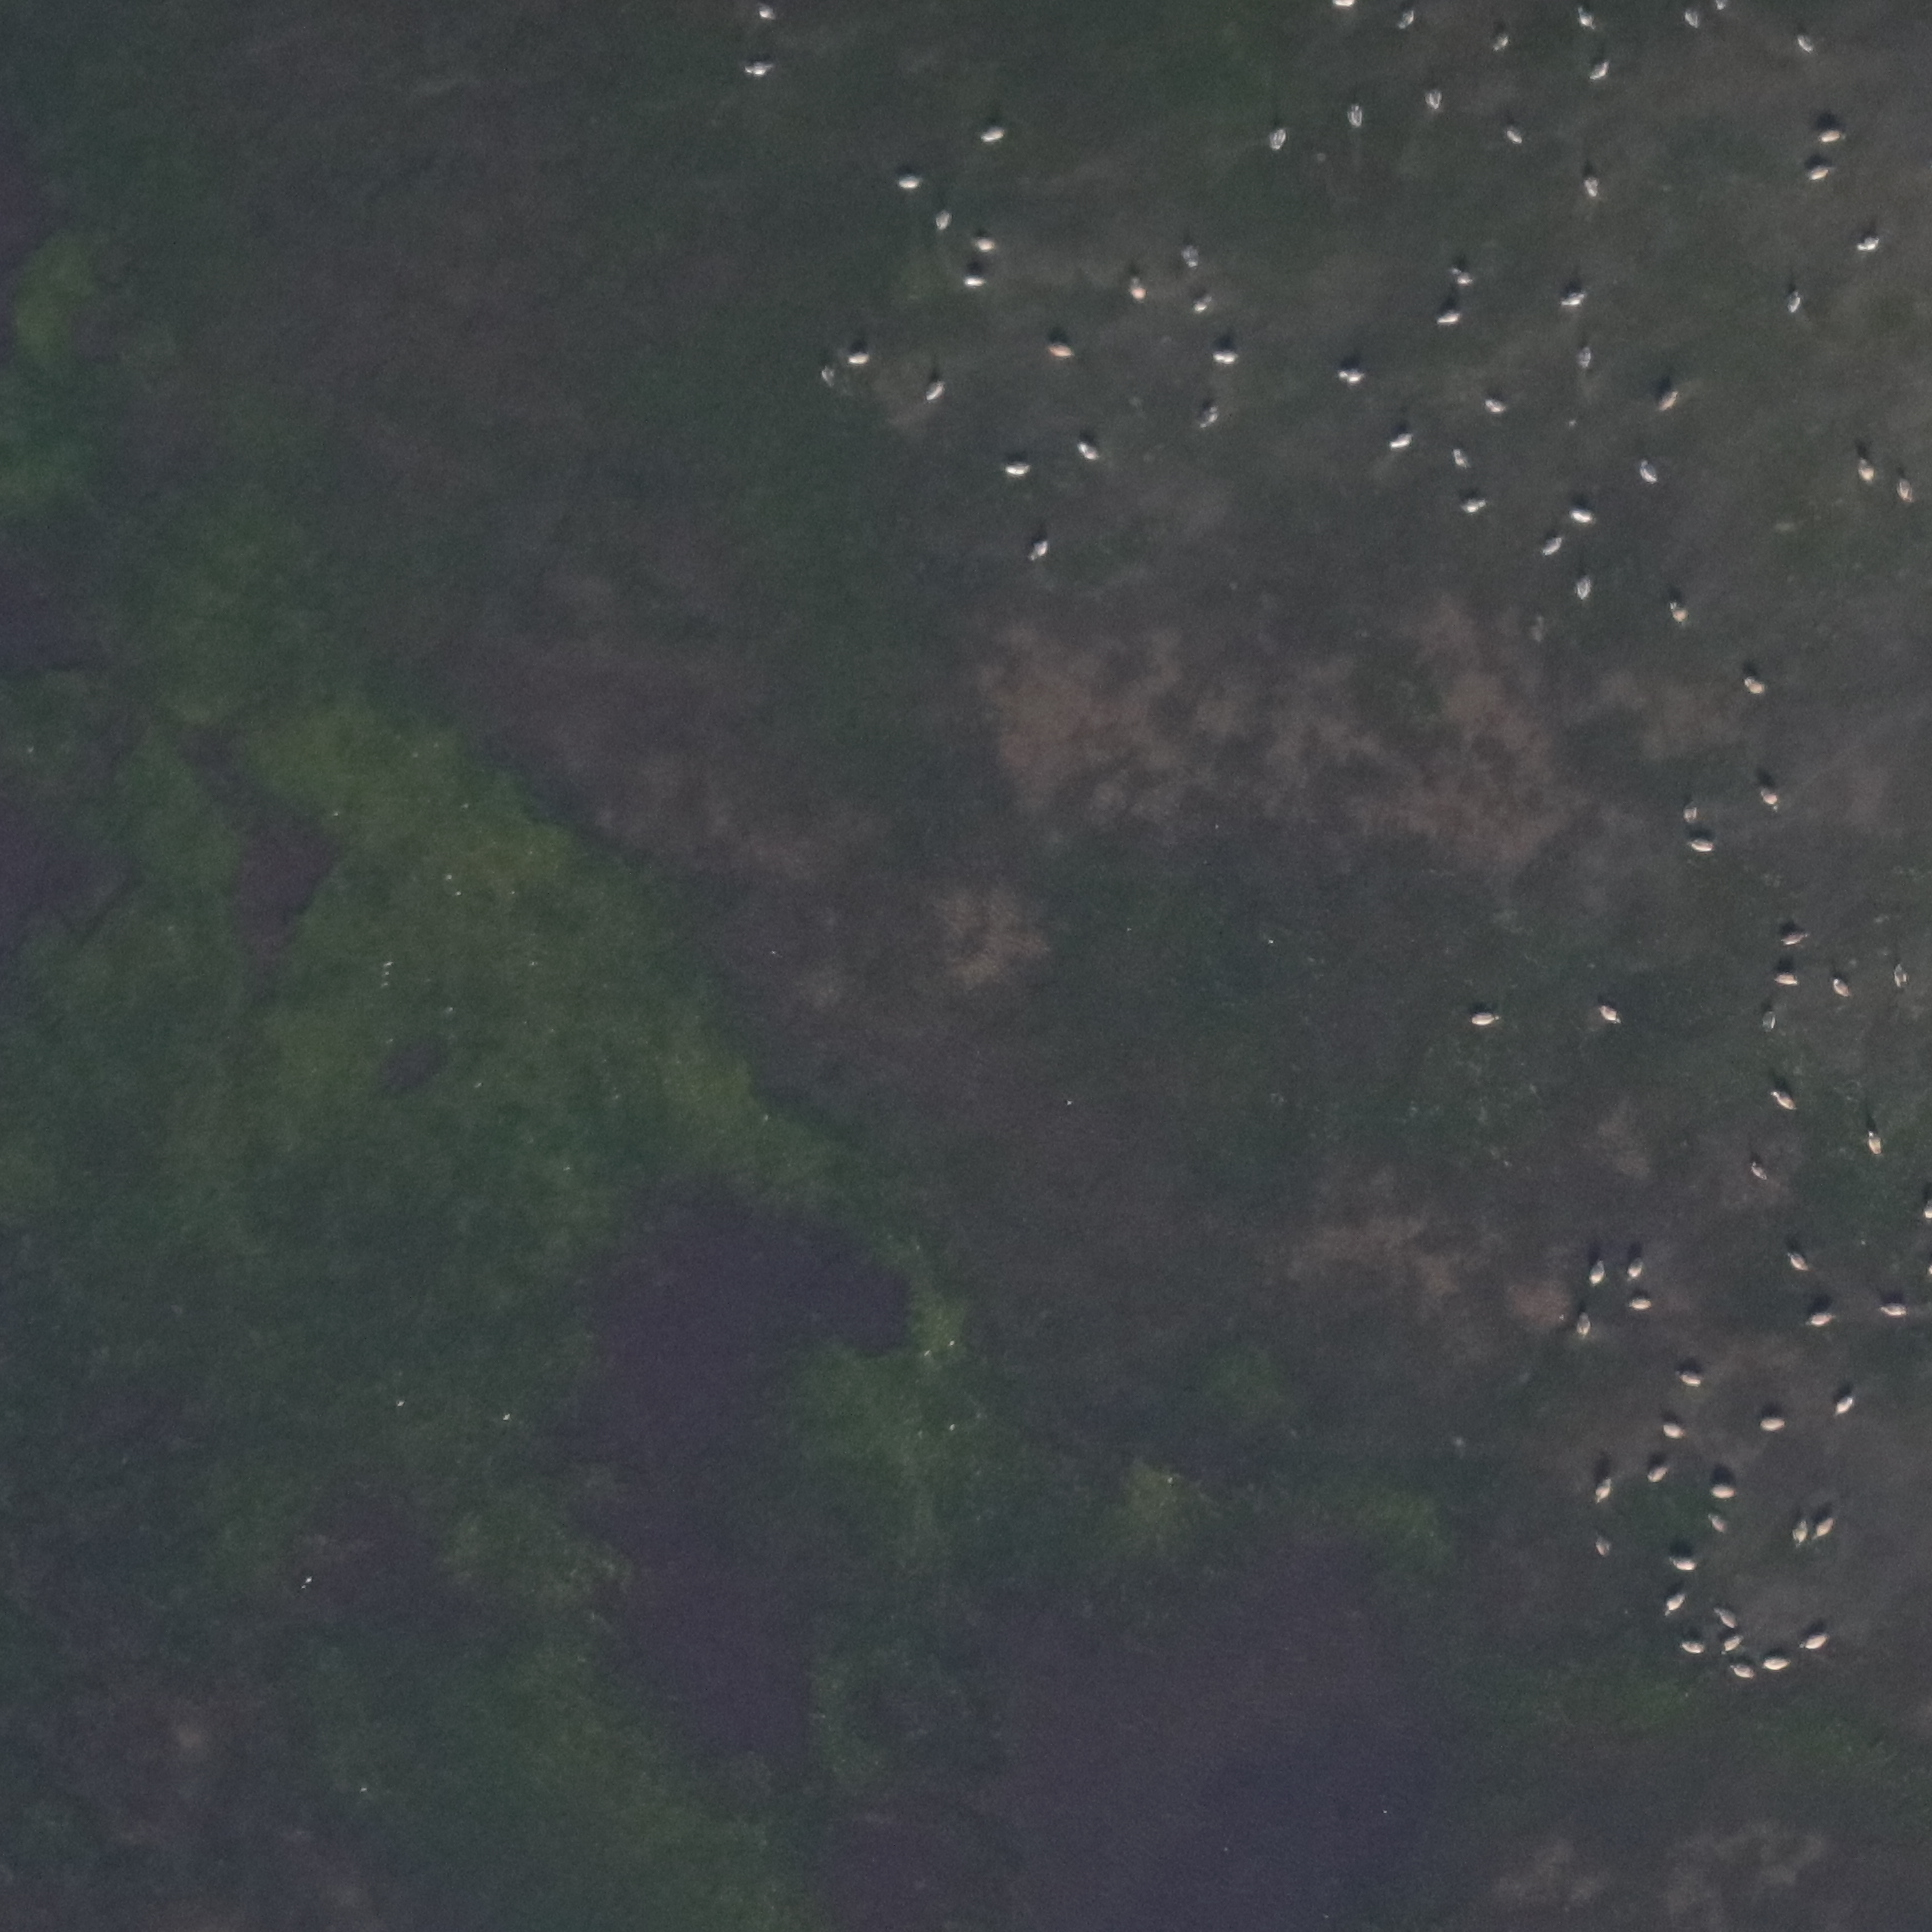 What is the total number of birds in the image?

91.